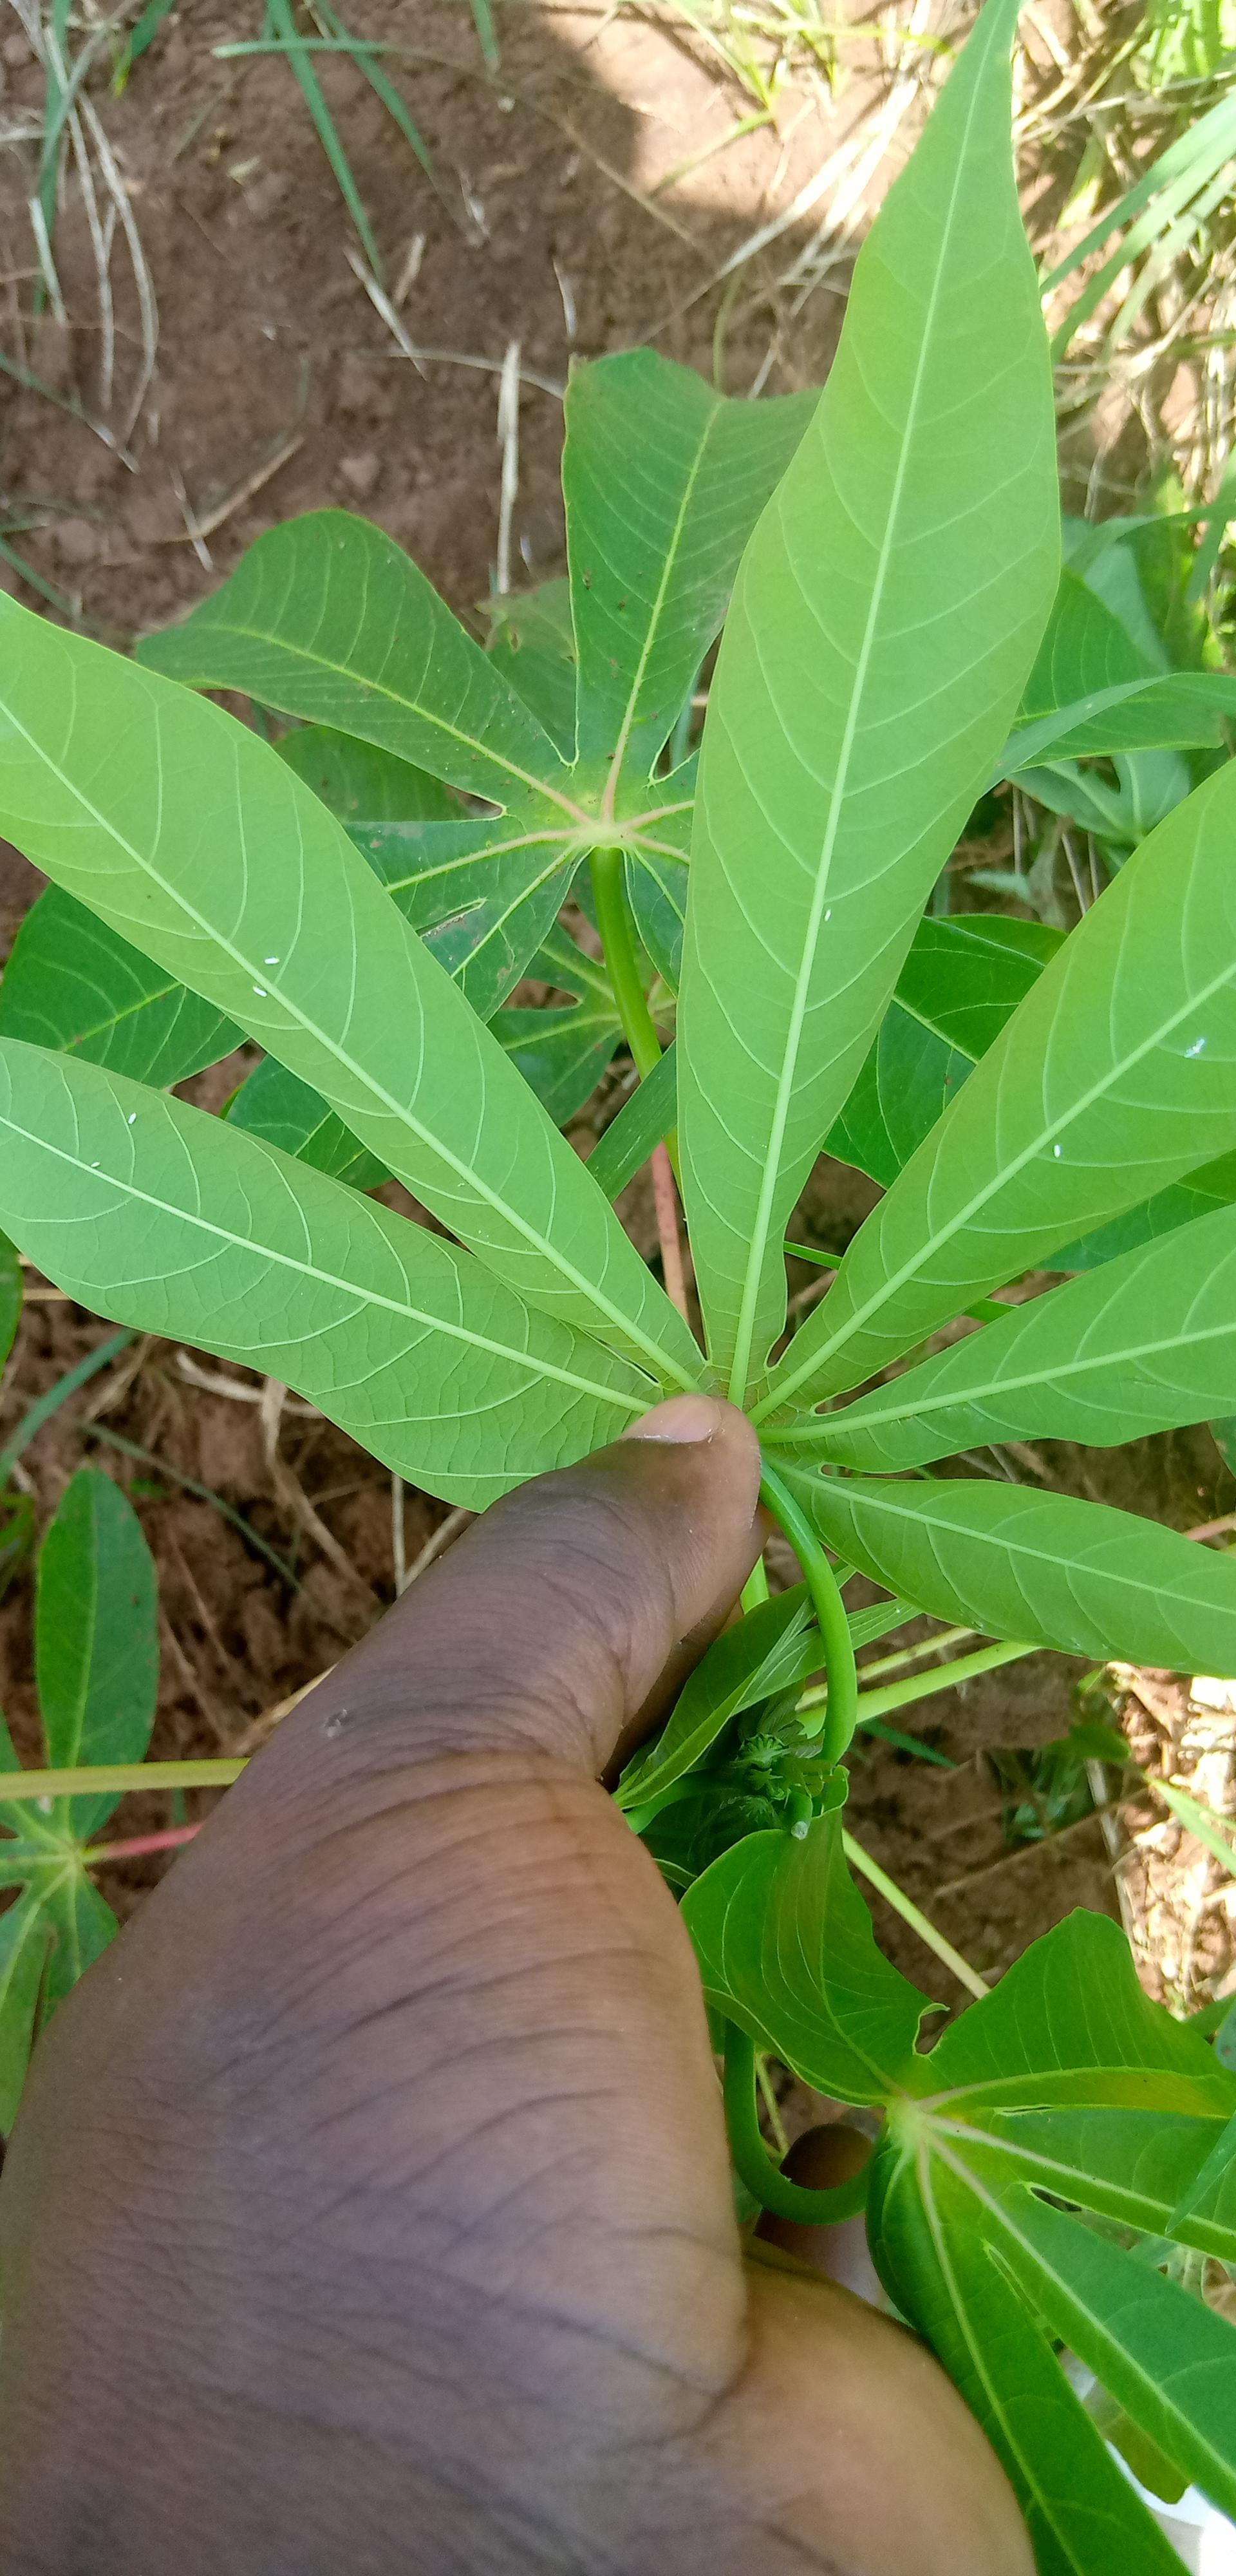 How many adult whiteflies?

7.